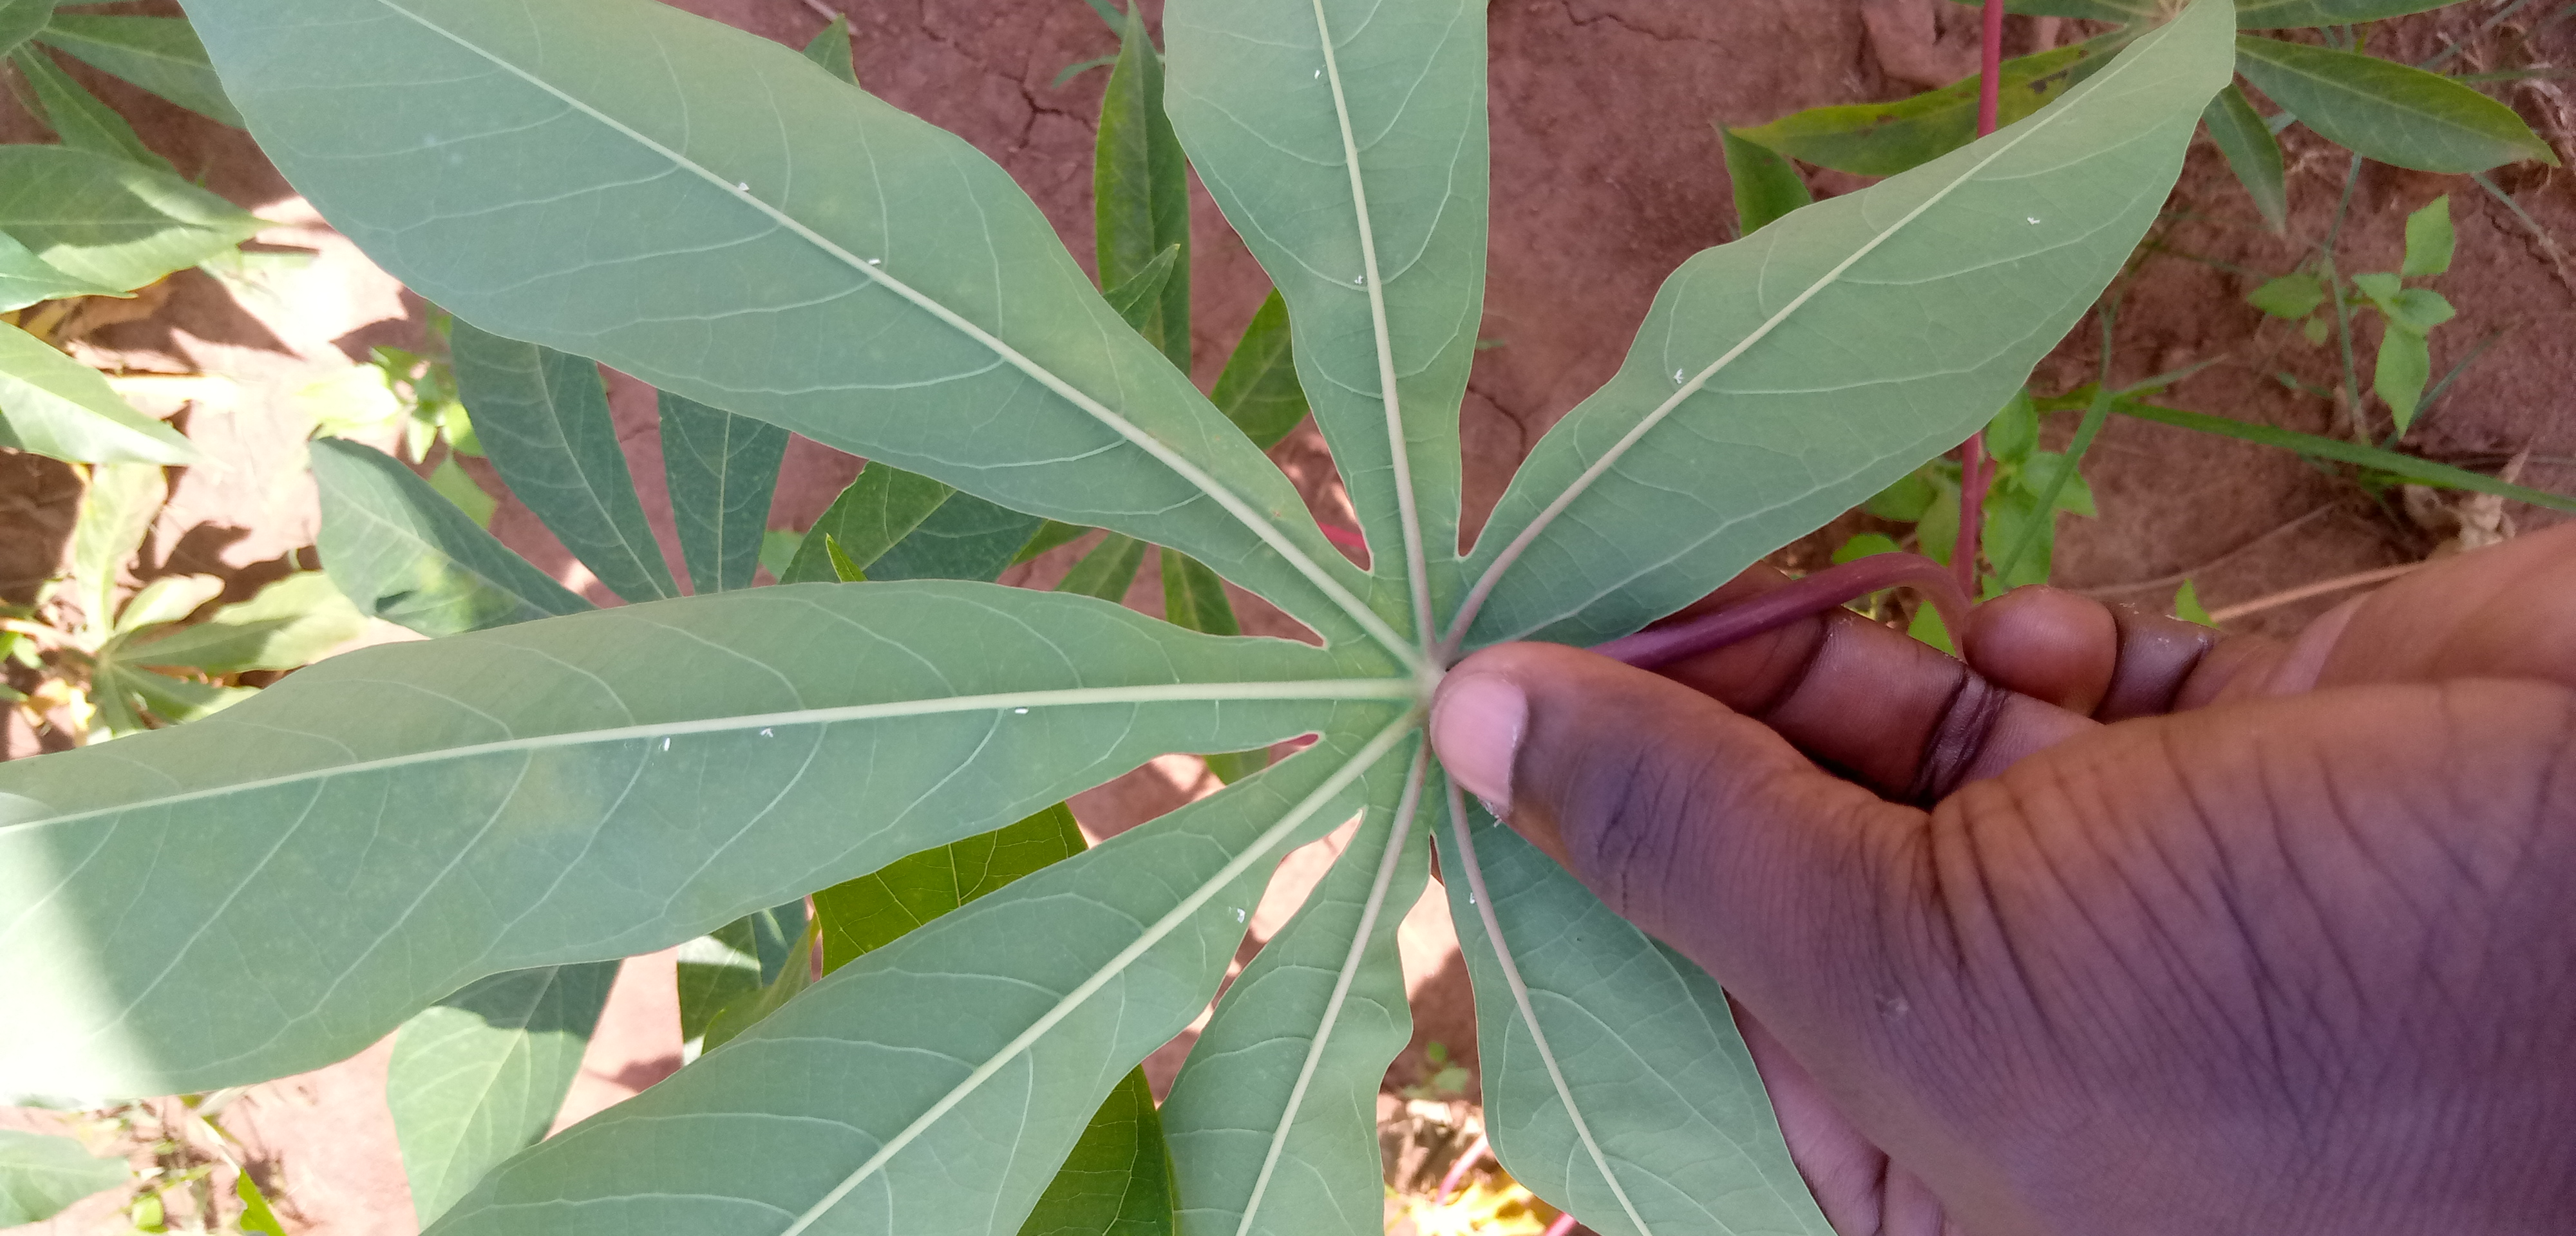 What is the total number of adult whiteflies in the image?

10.